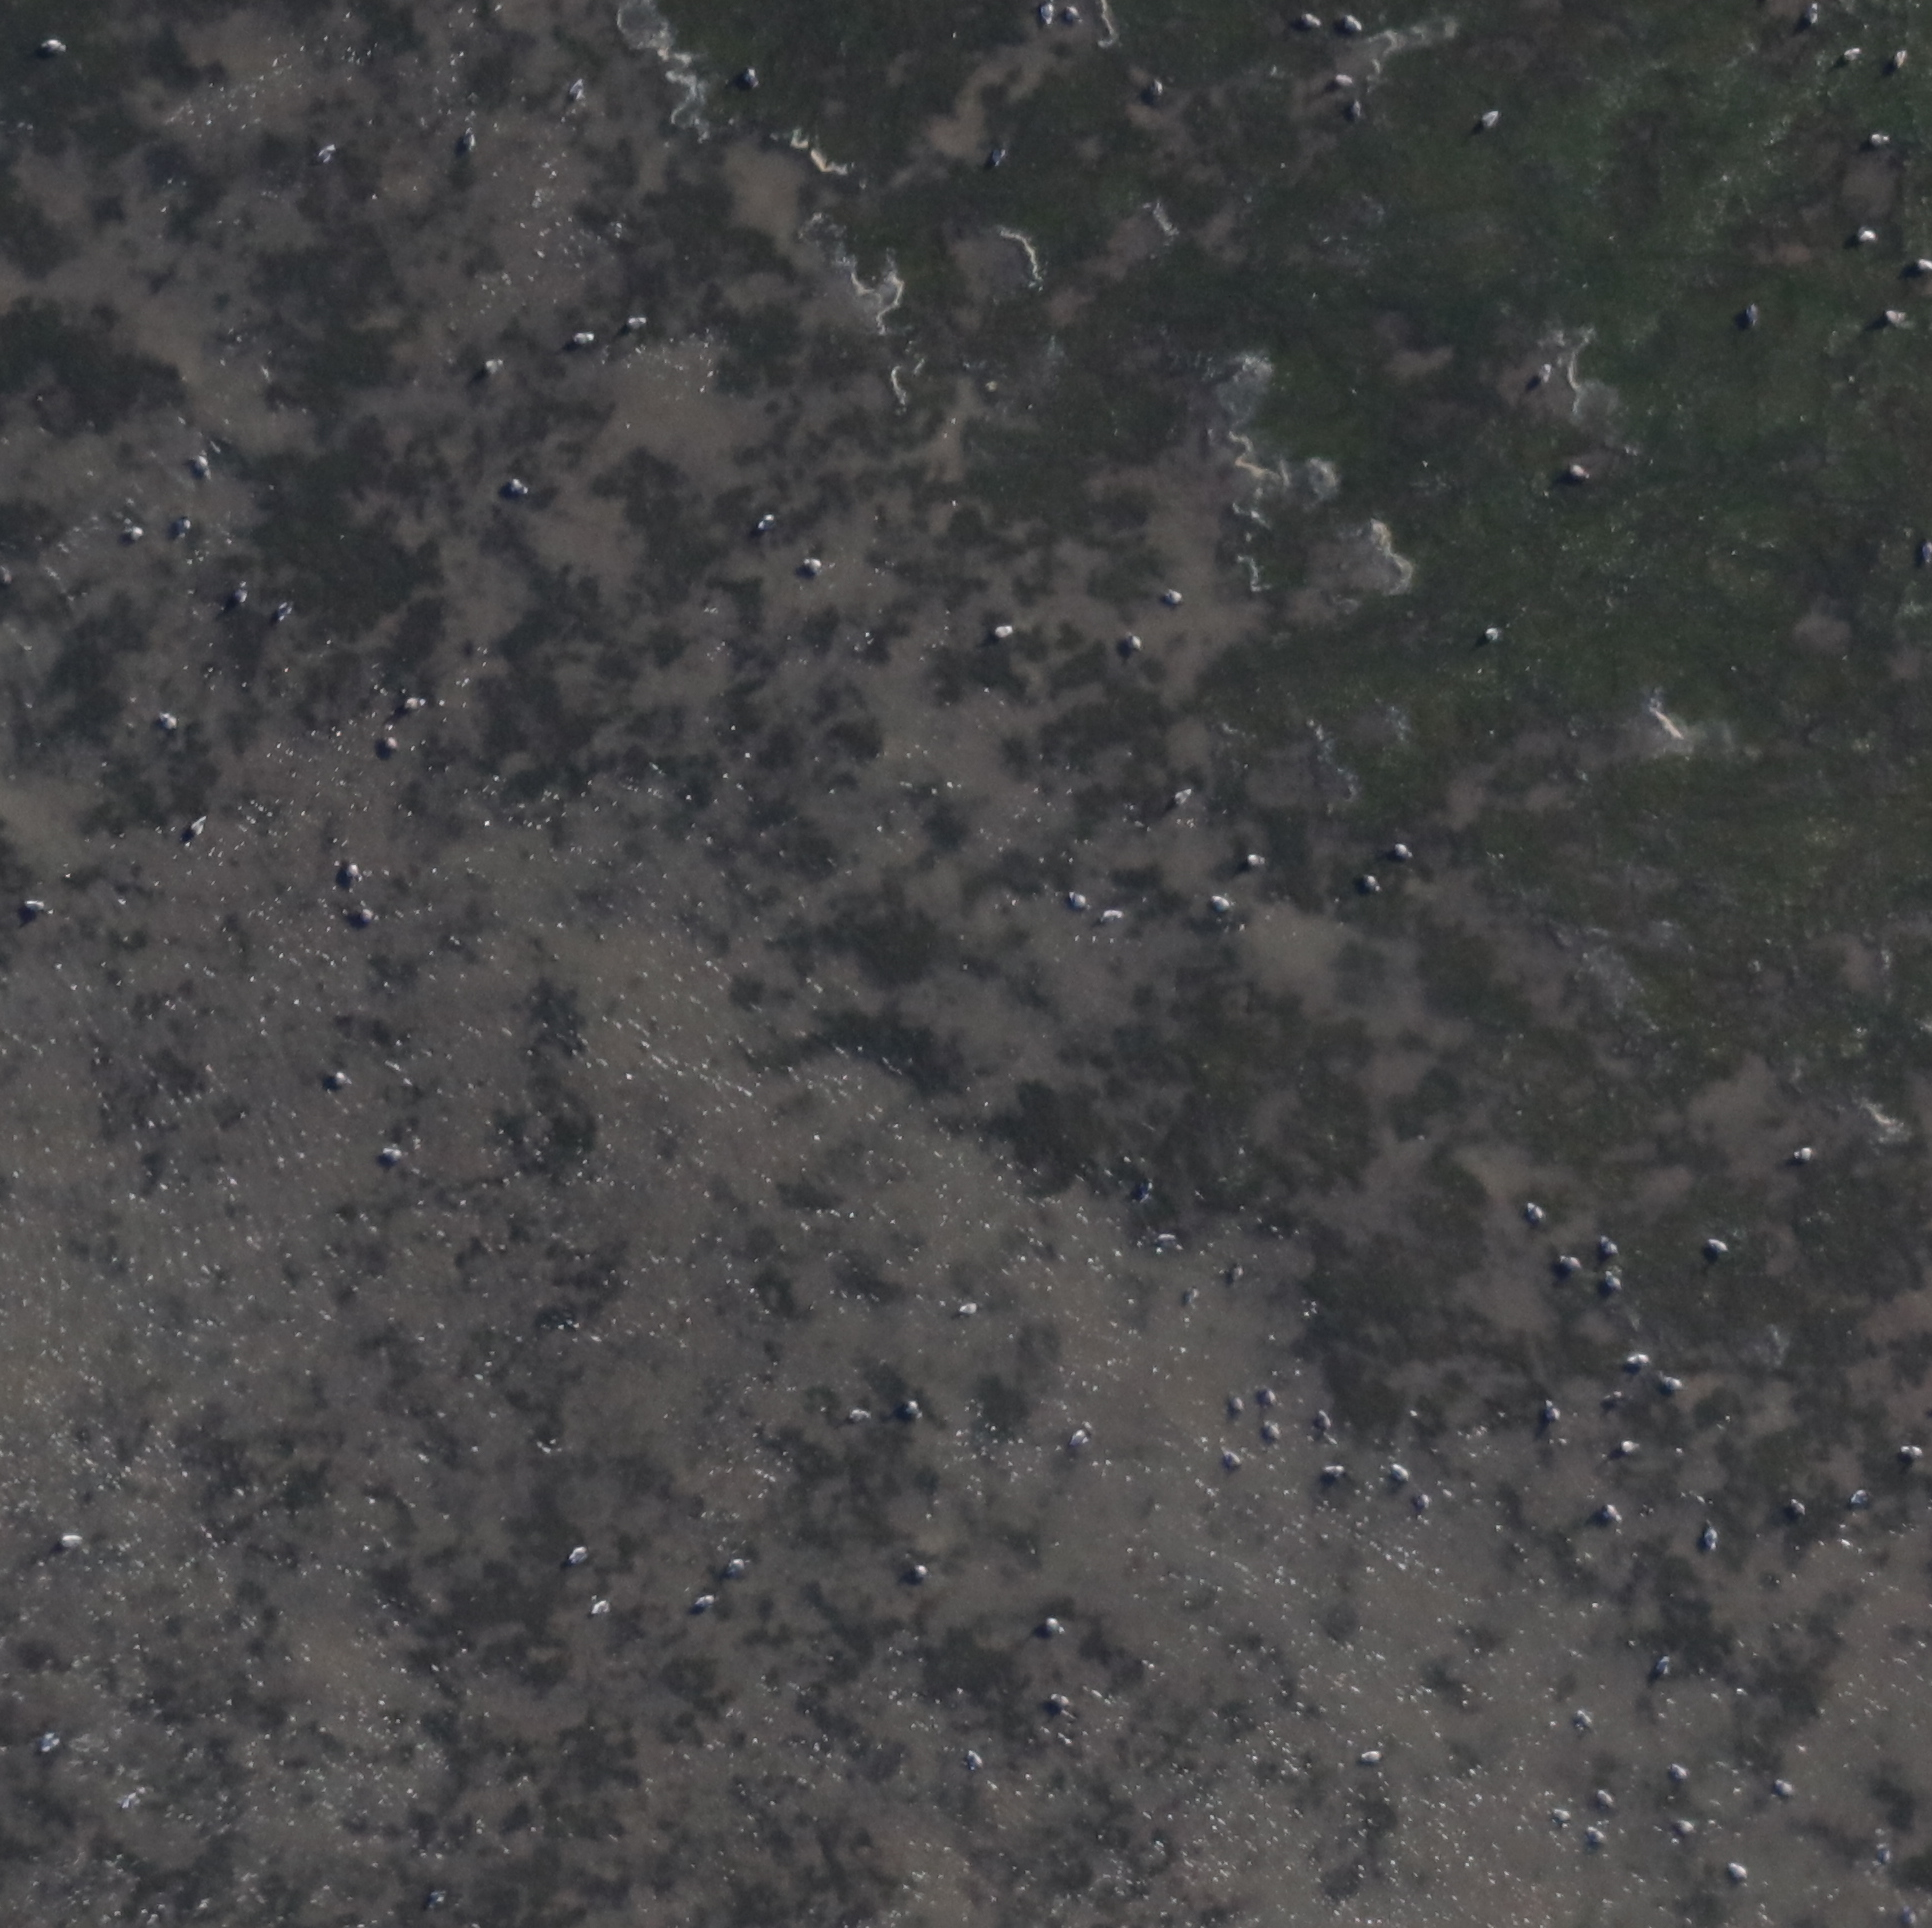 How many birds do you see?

113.